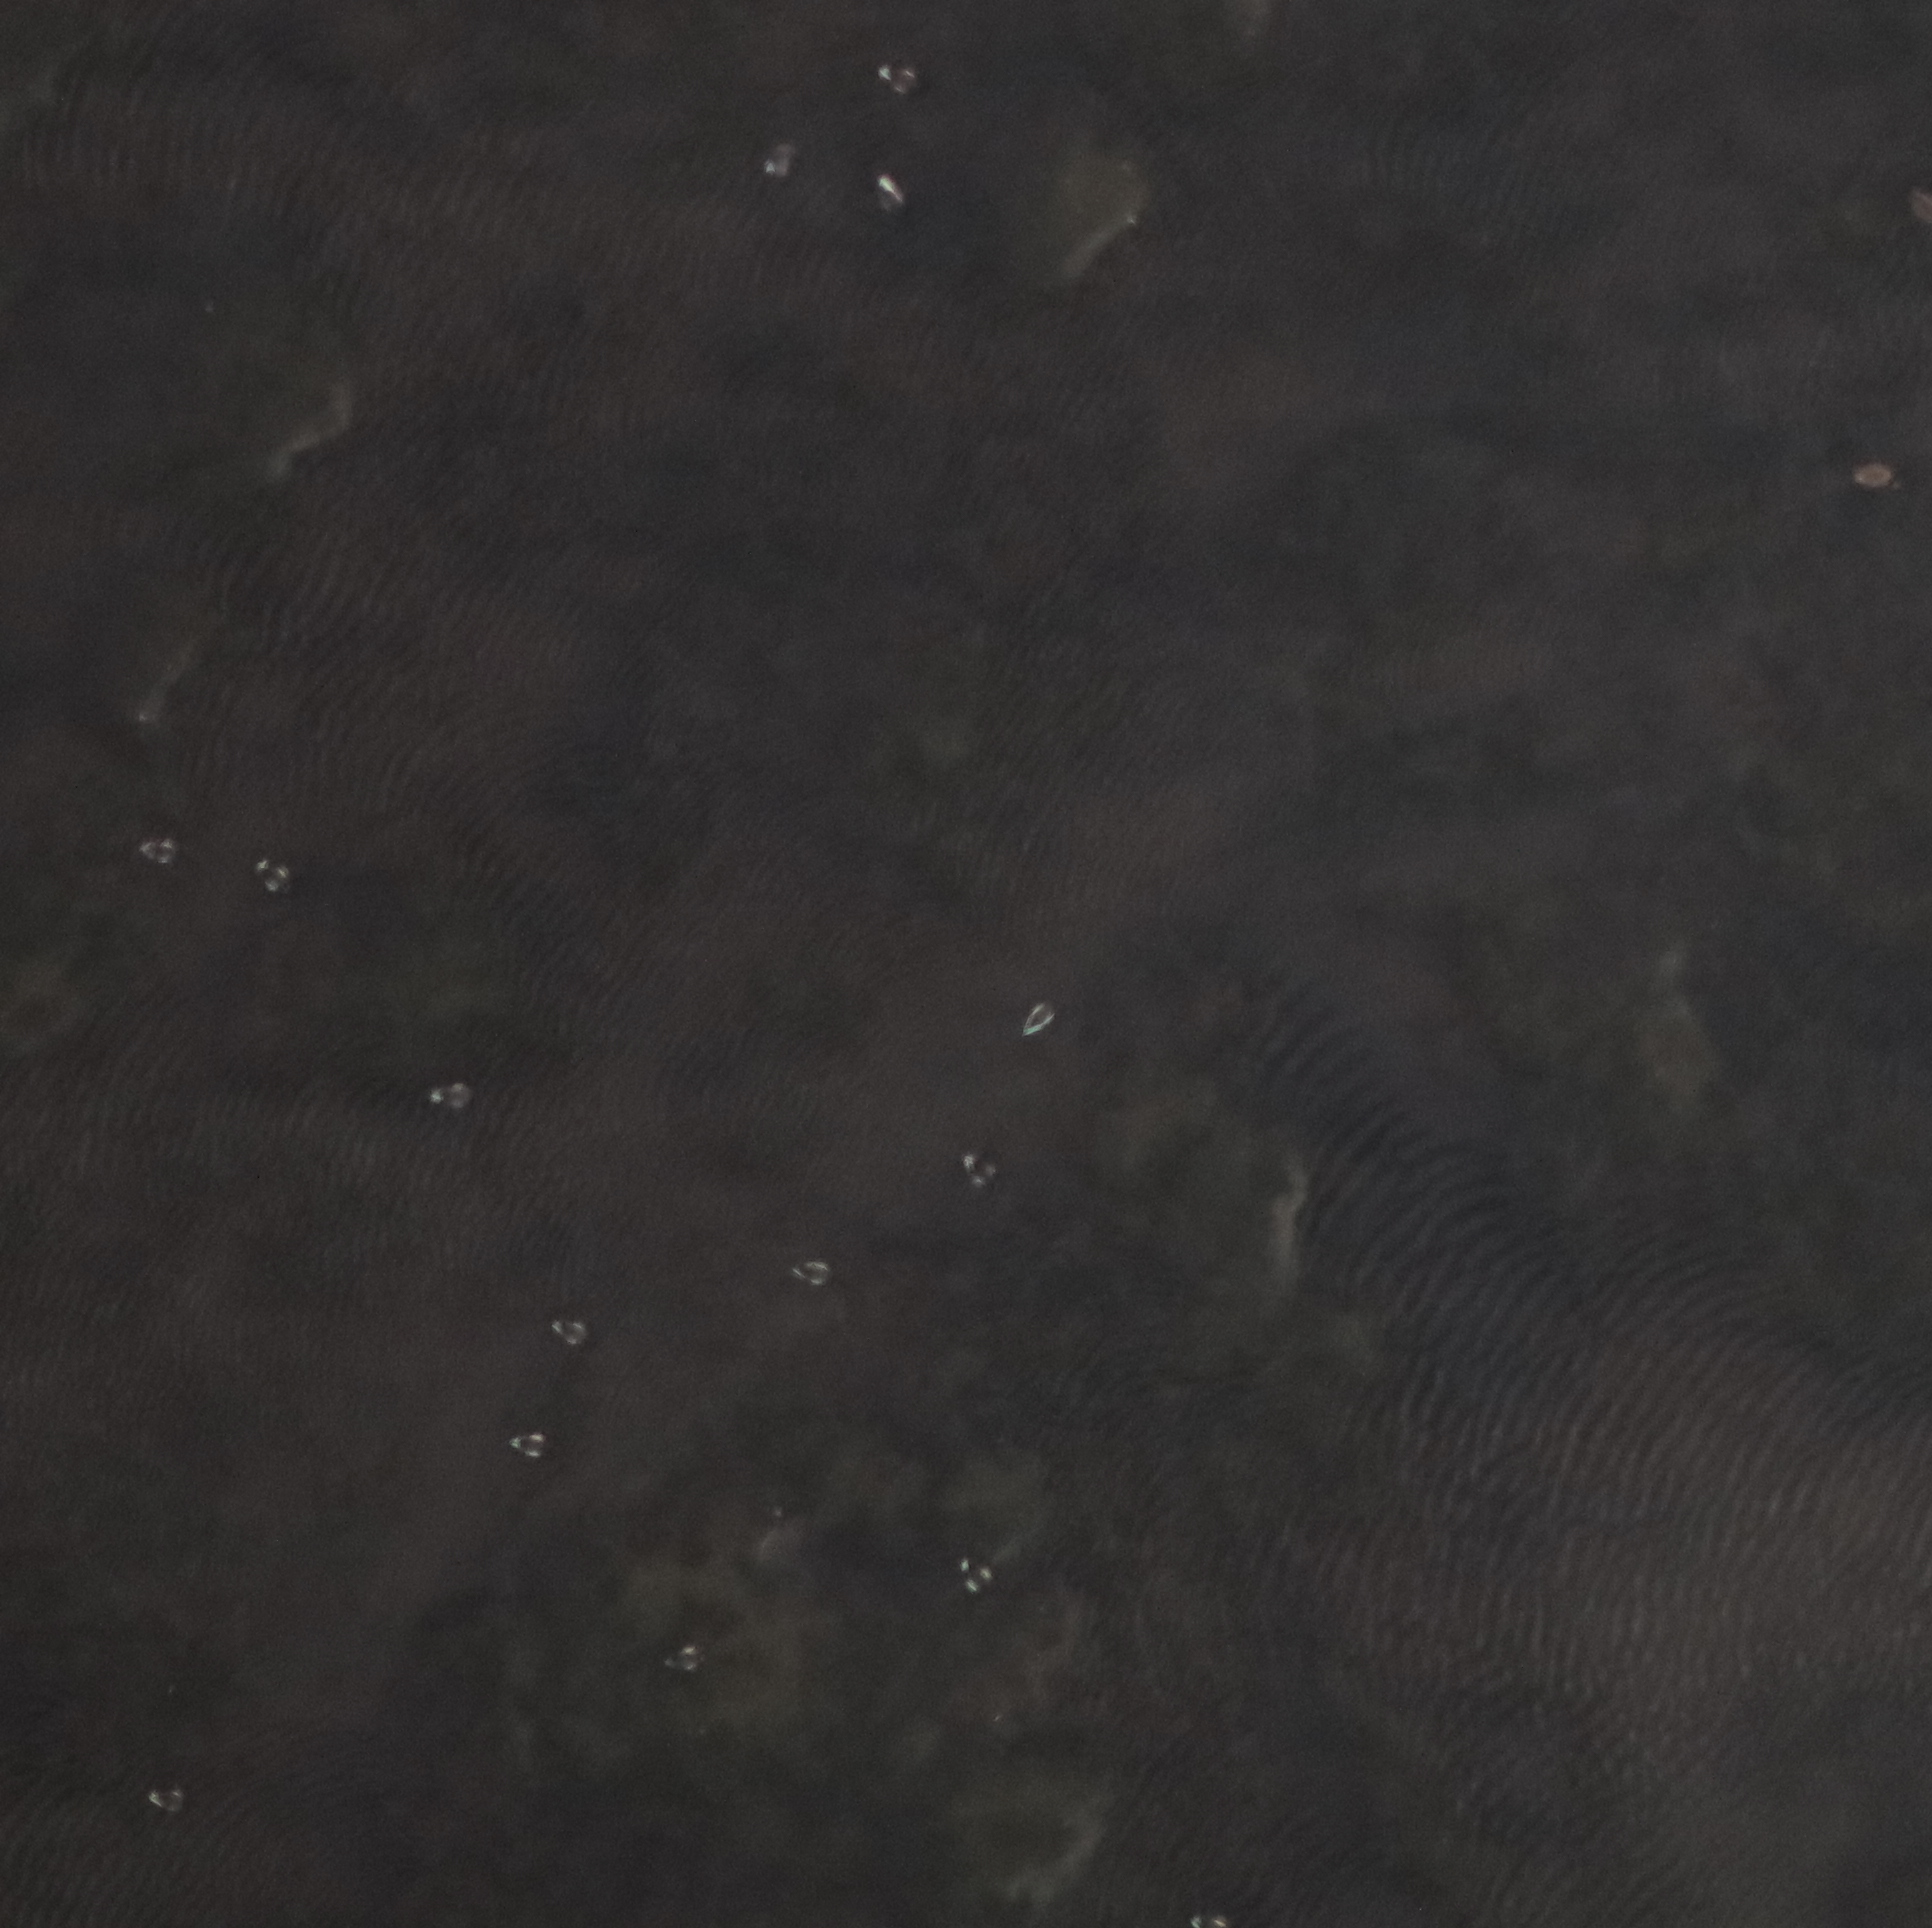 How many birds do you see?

16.